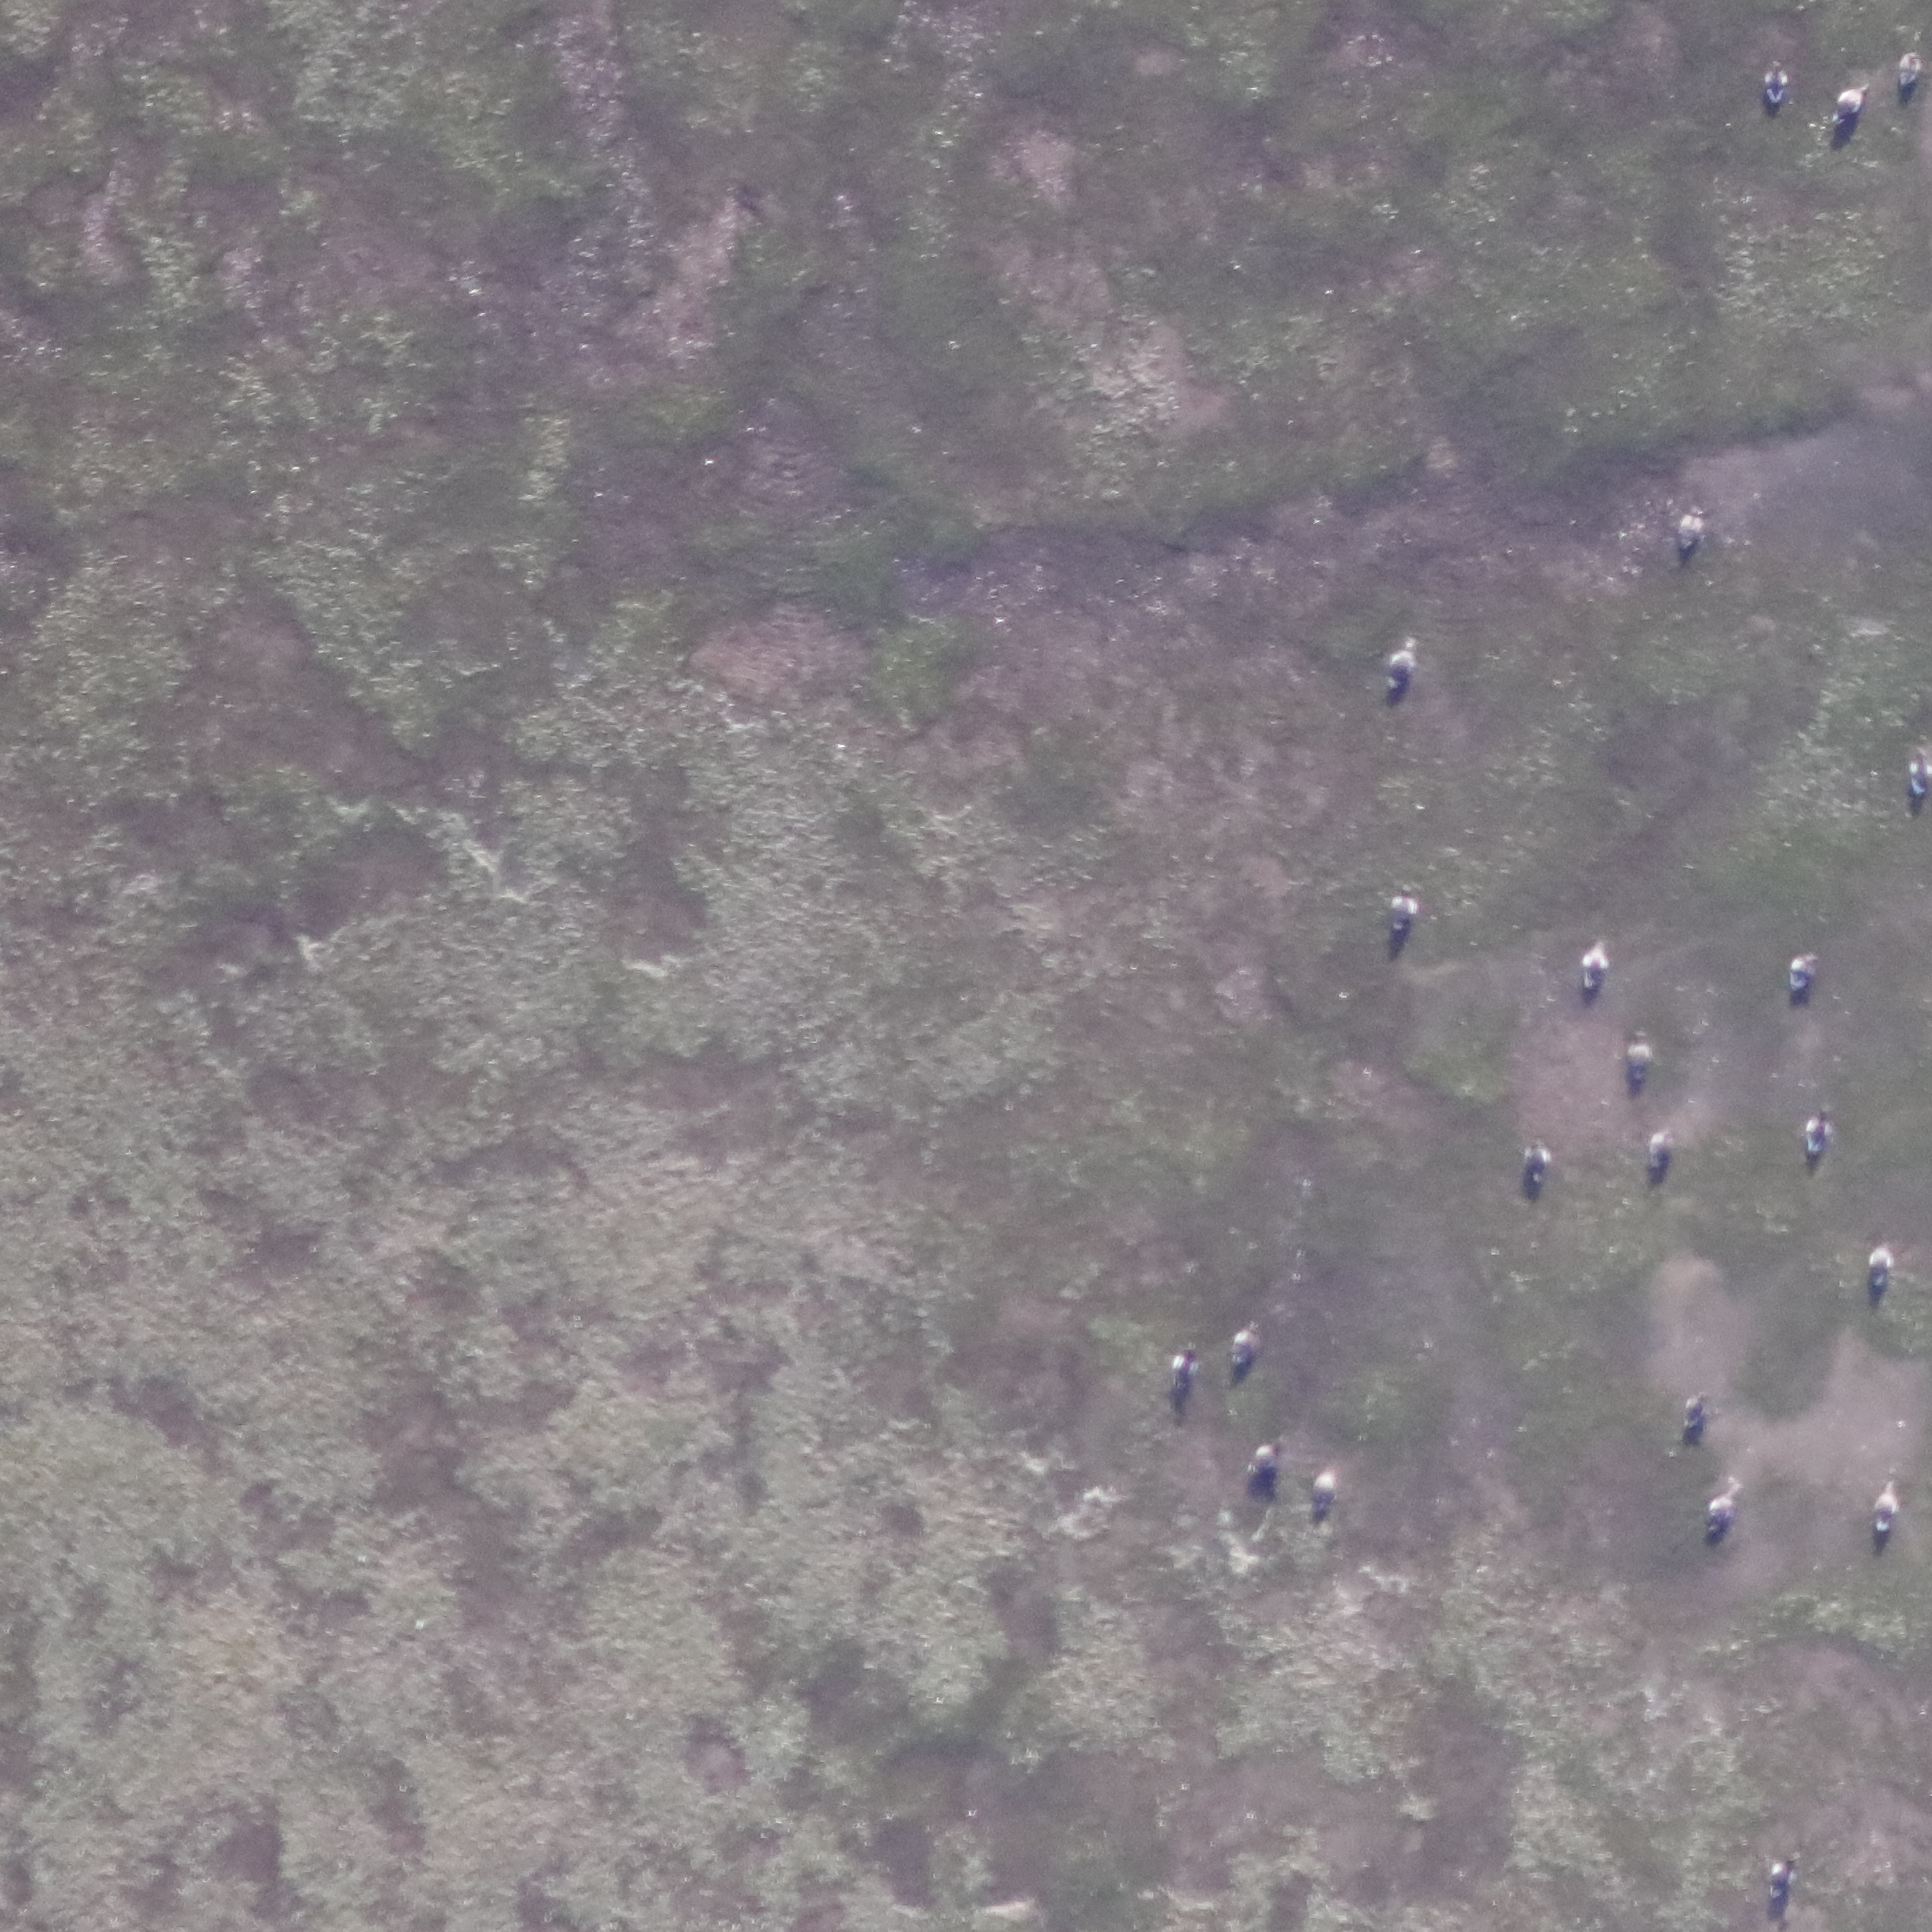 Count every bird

22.